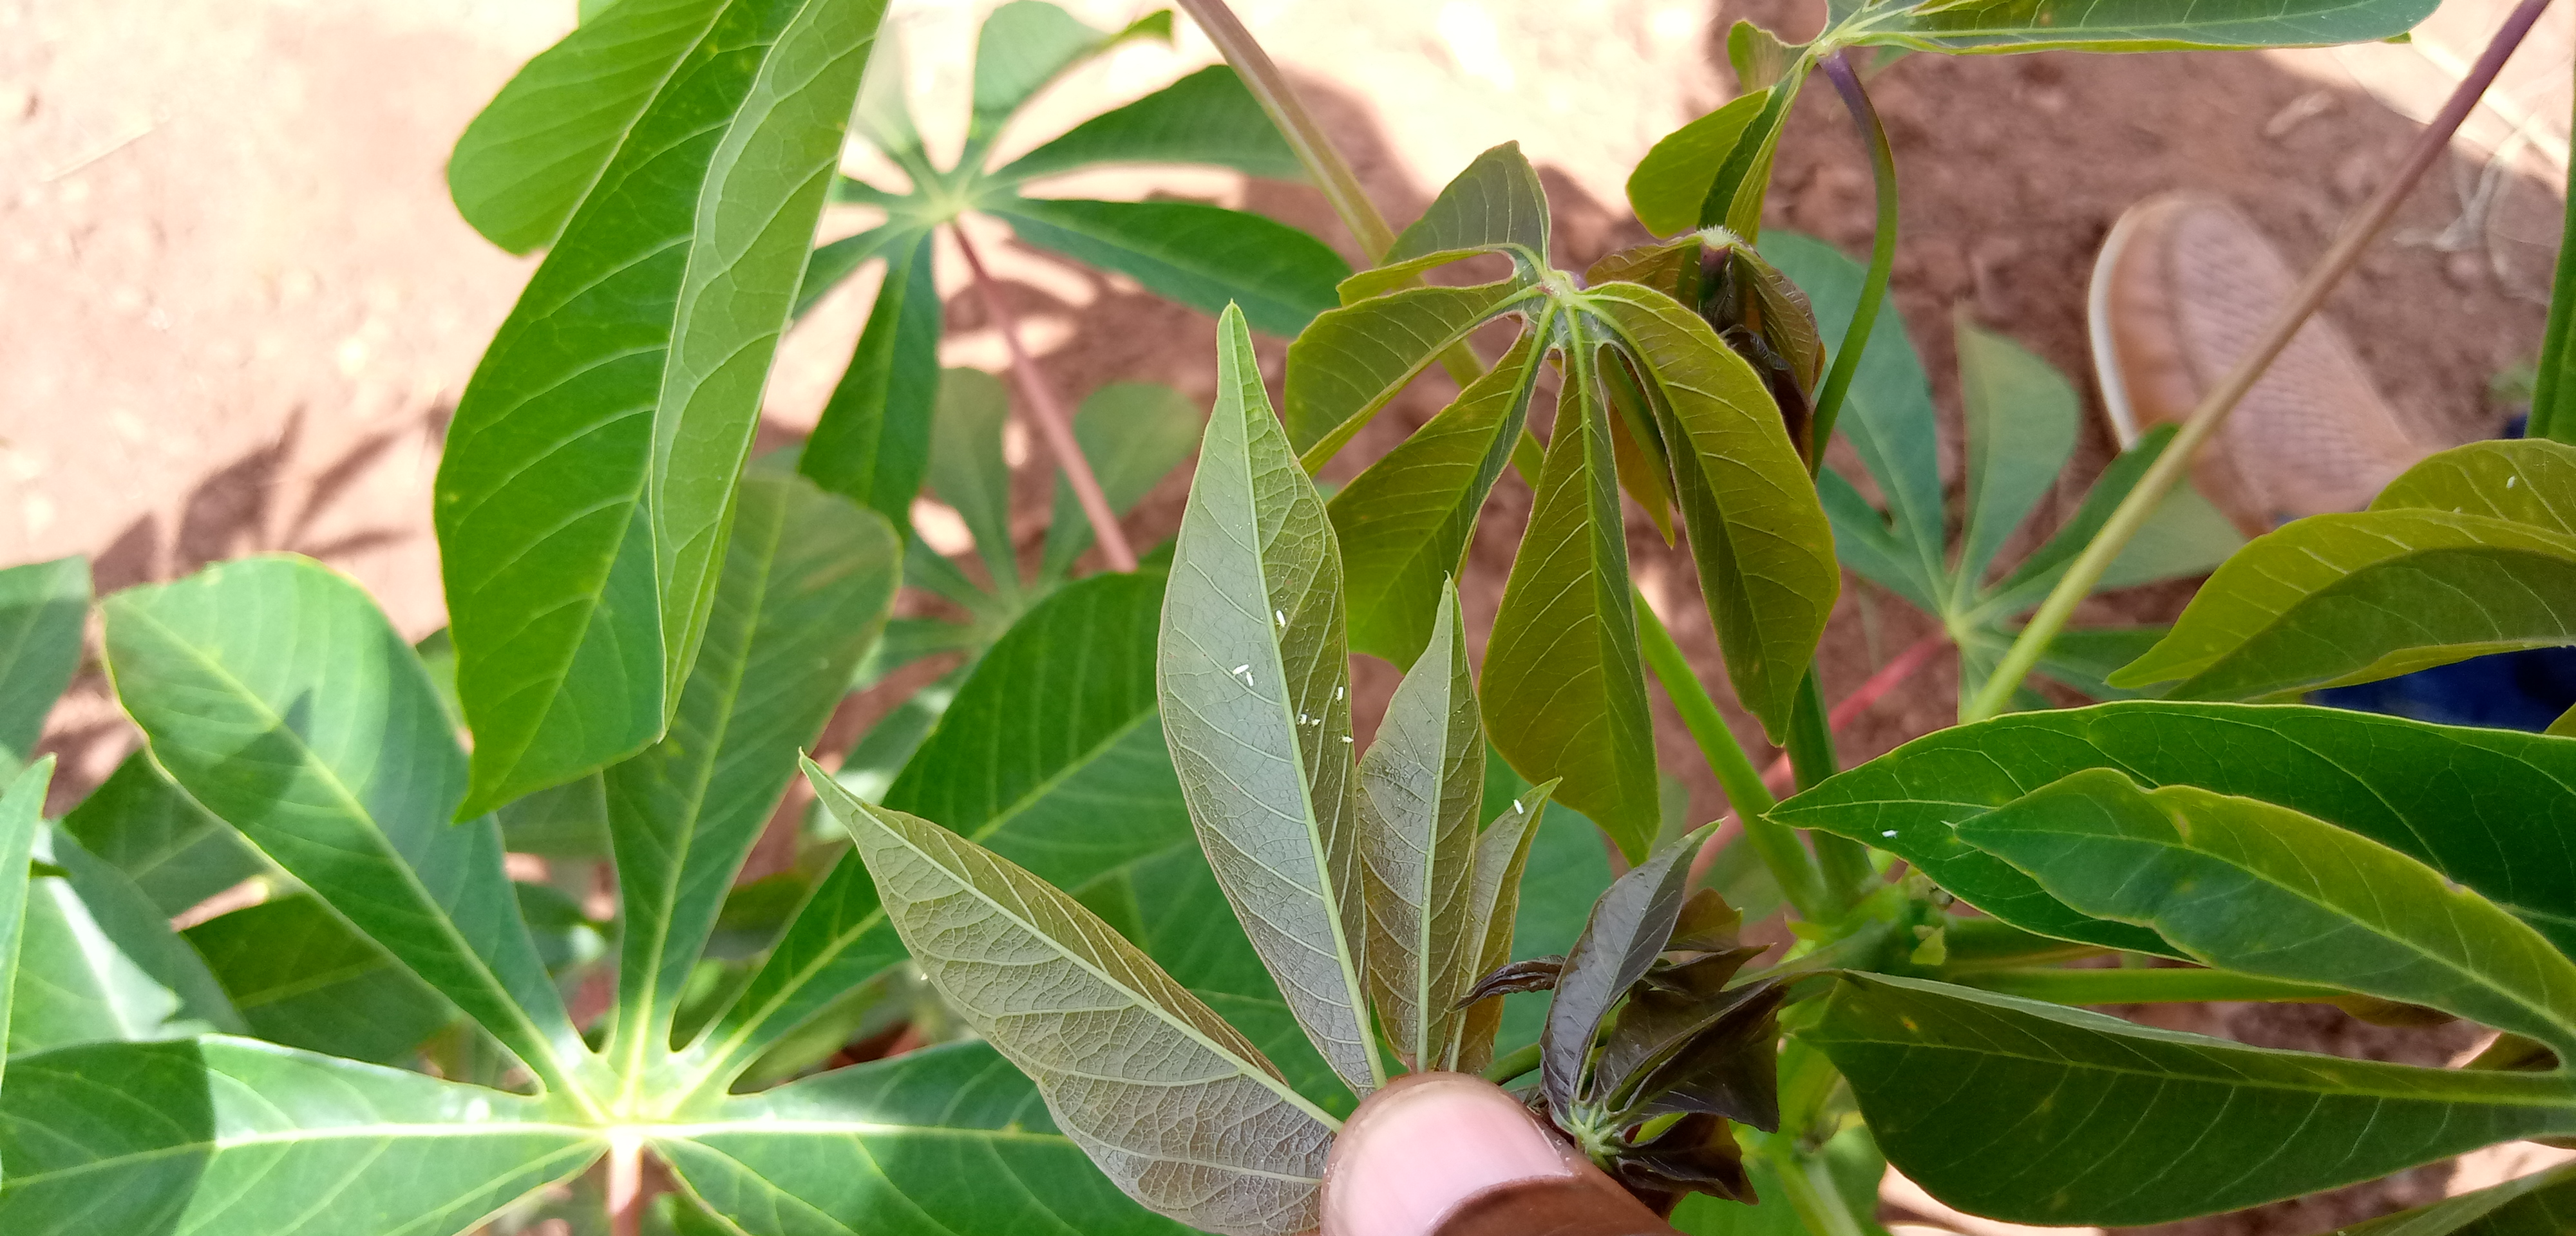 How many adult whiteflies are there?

8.